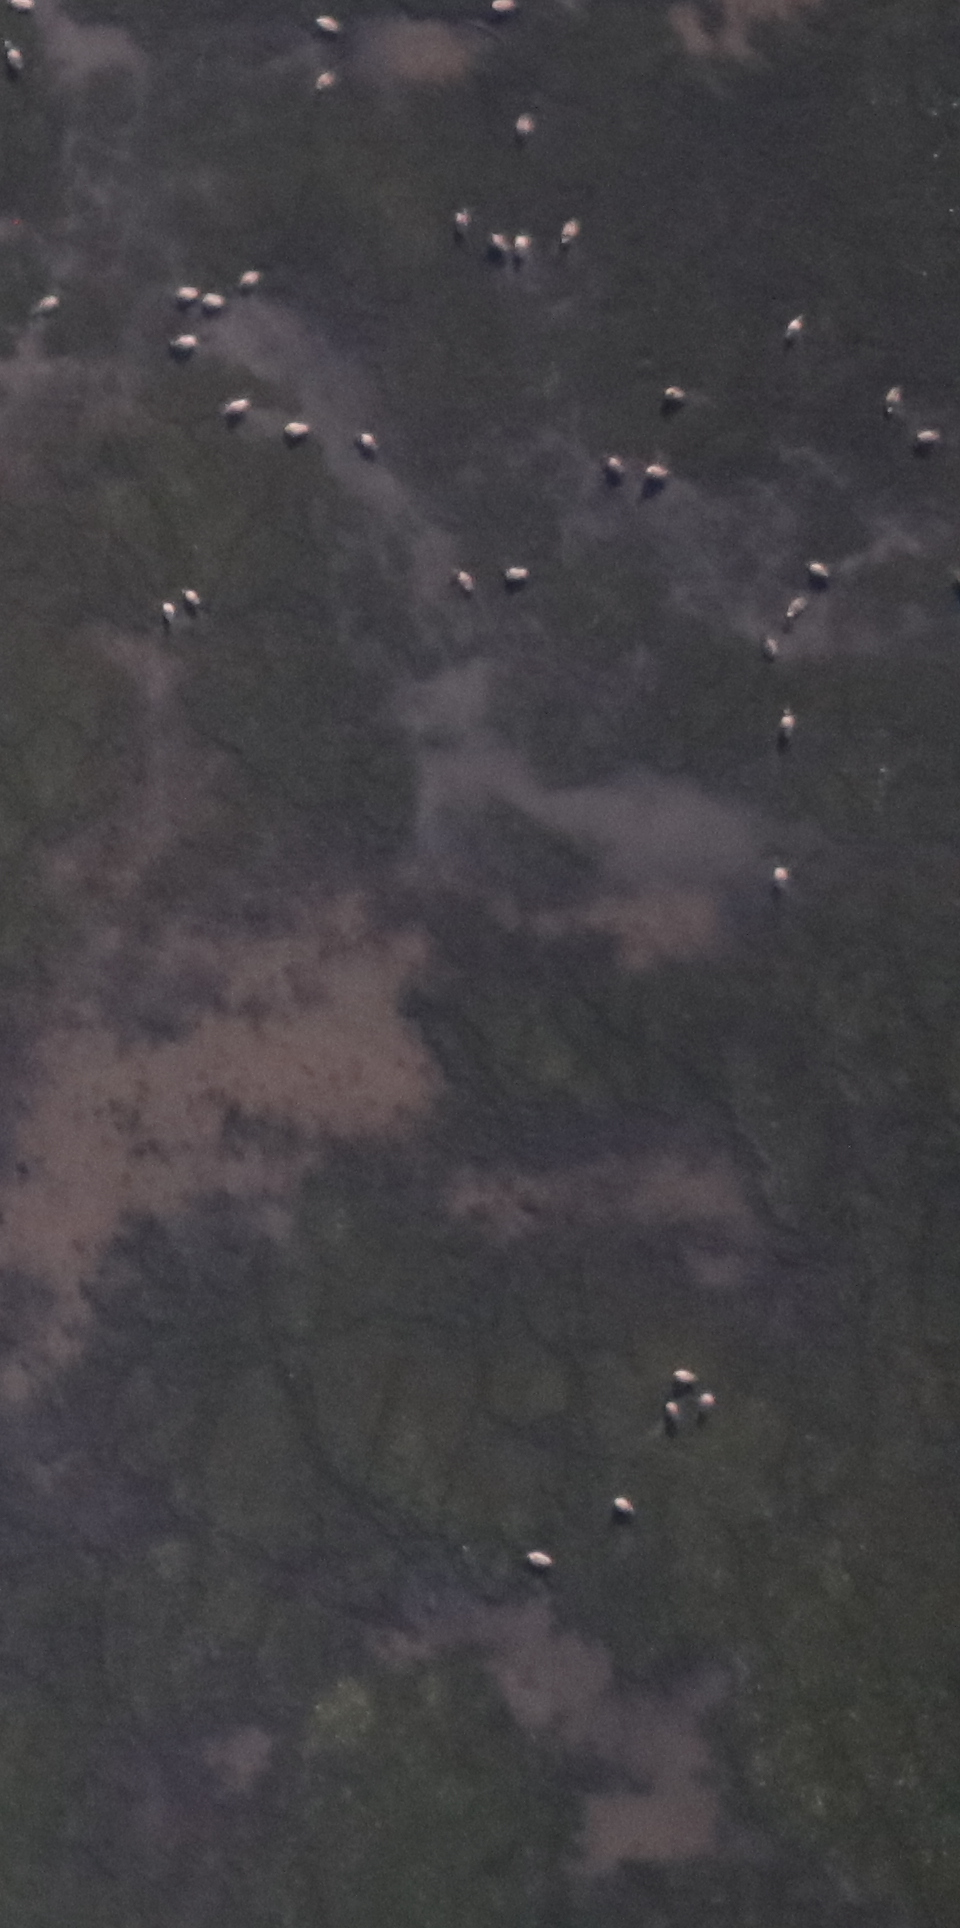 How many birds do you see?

38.